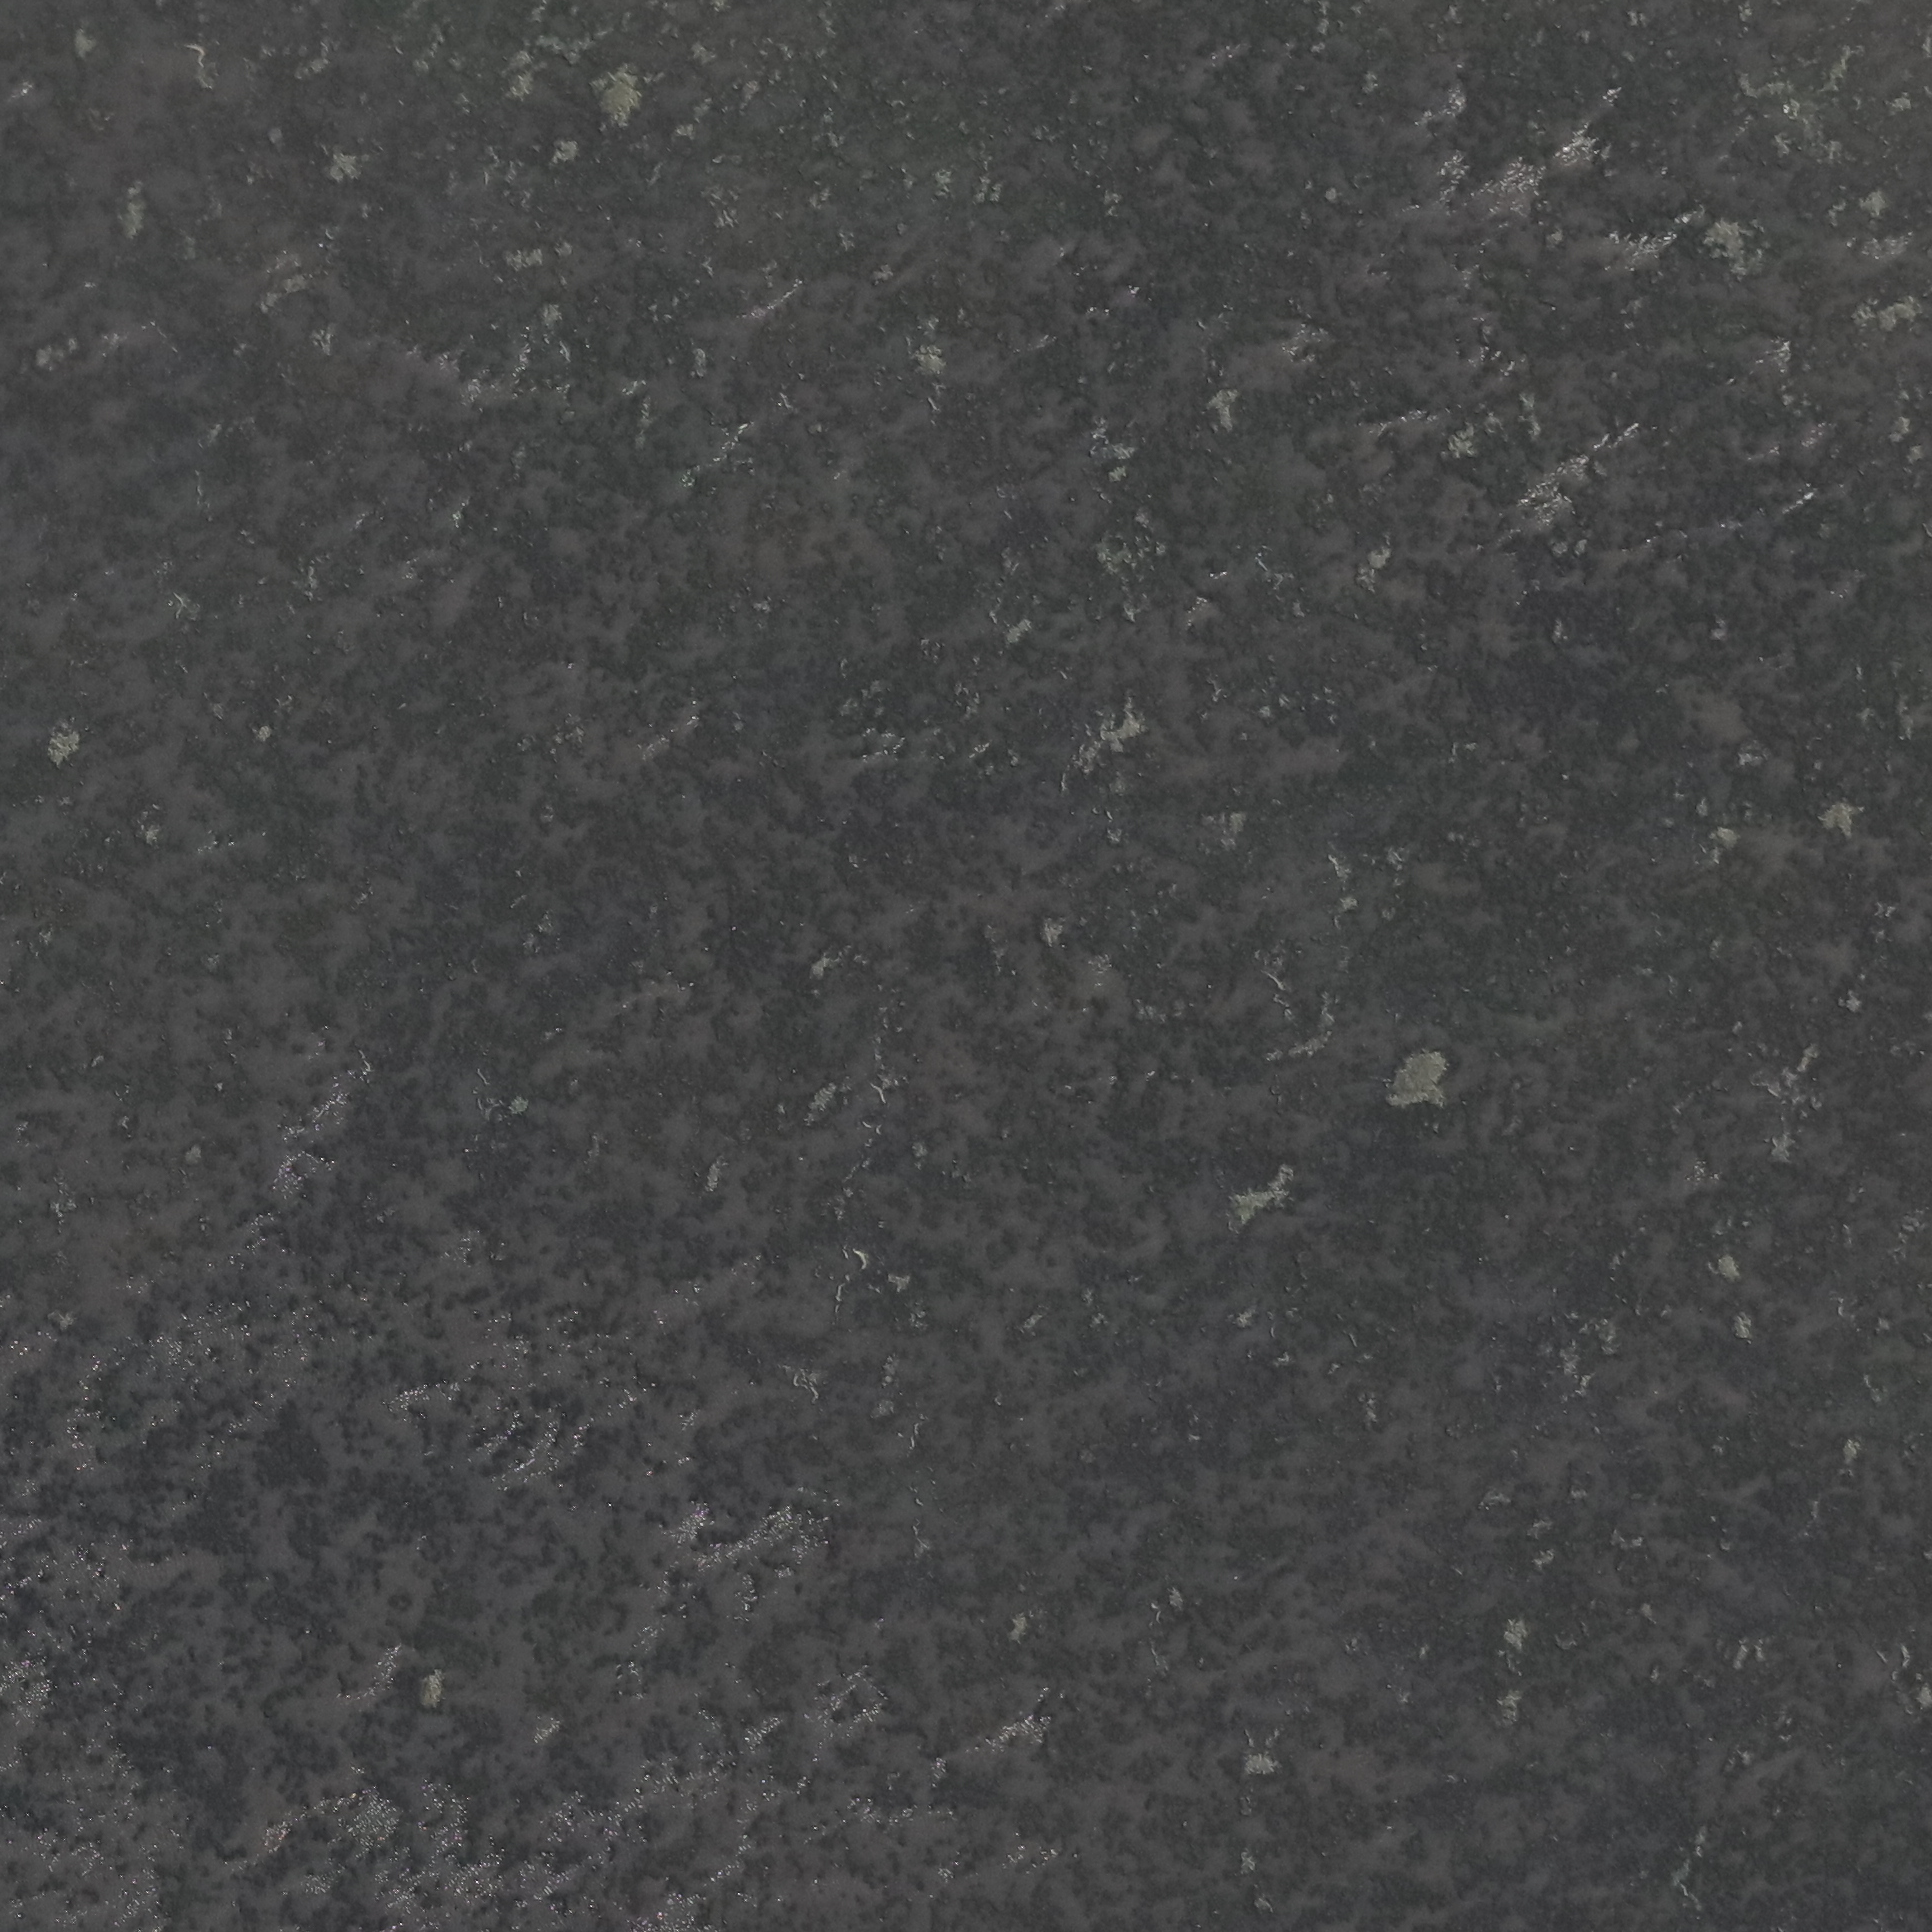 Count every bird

0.